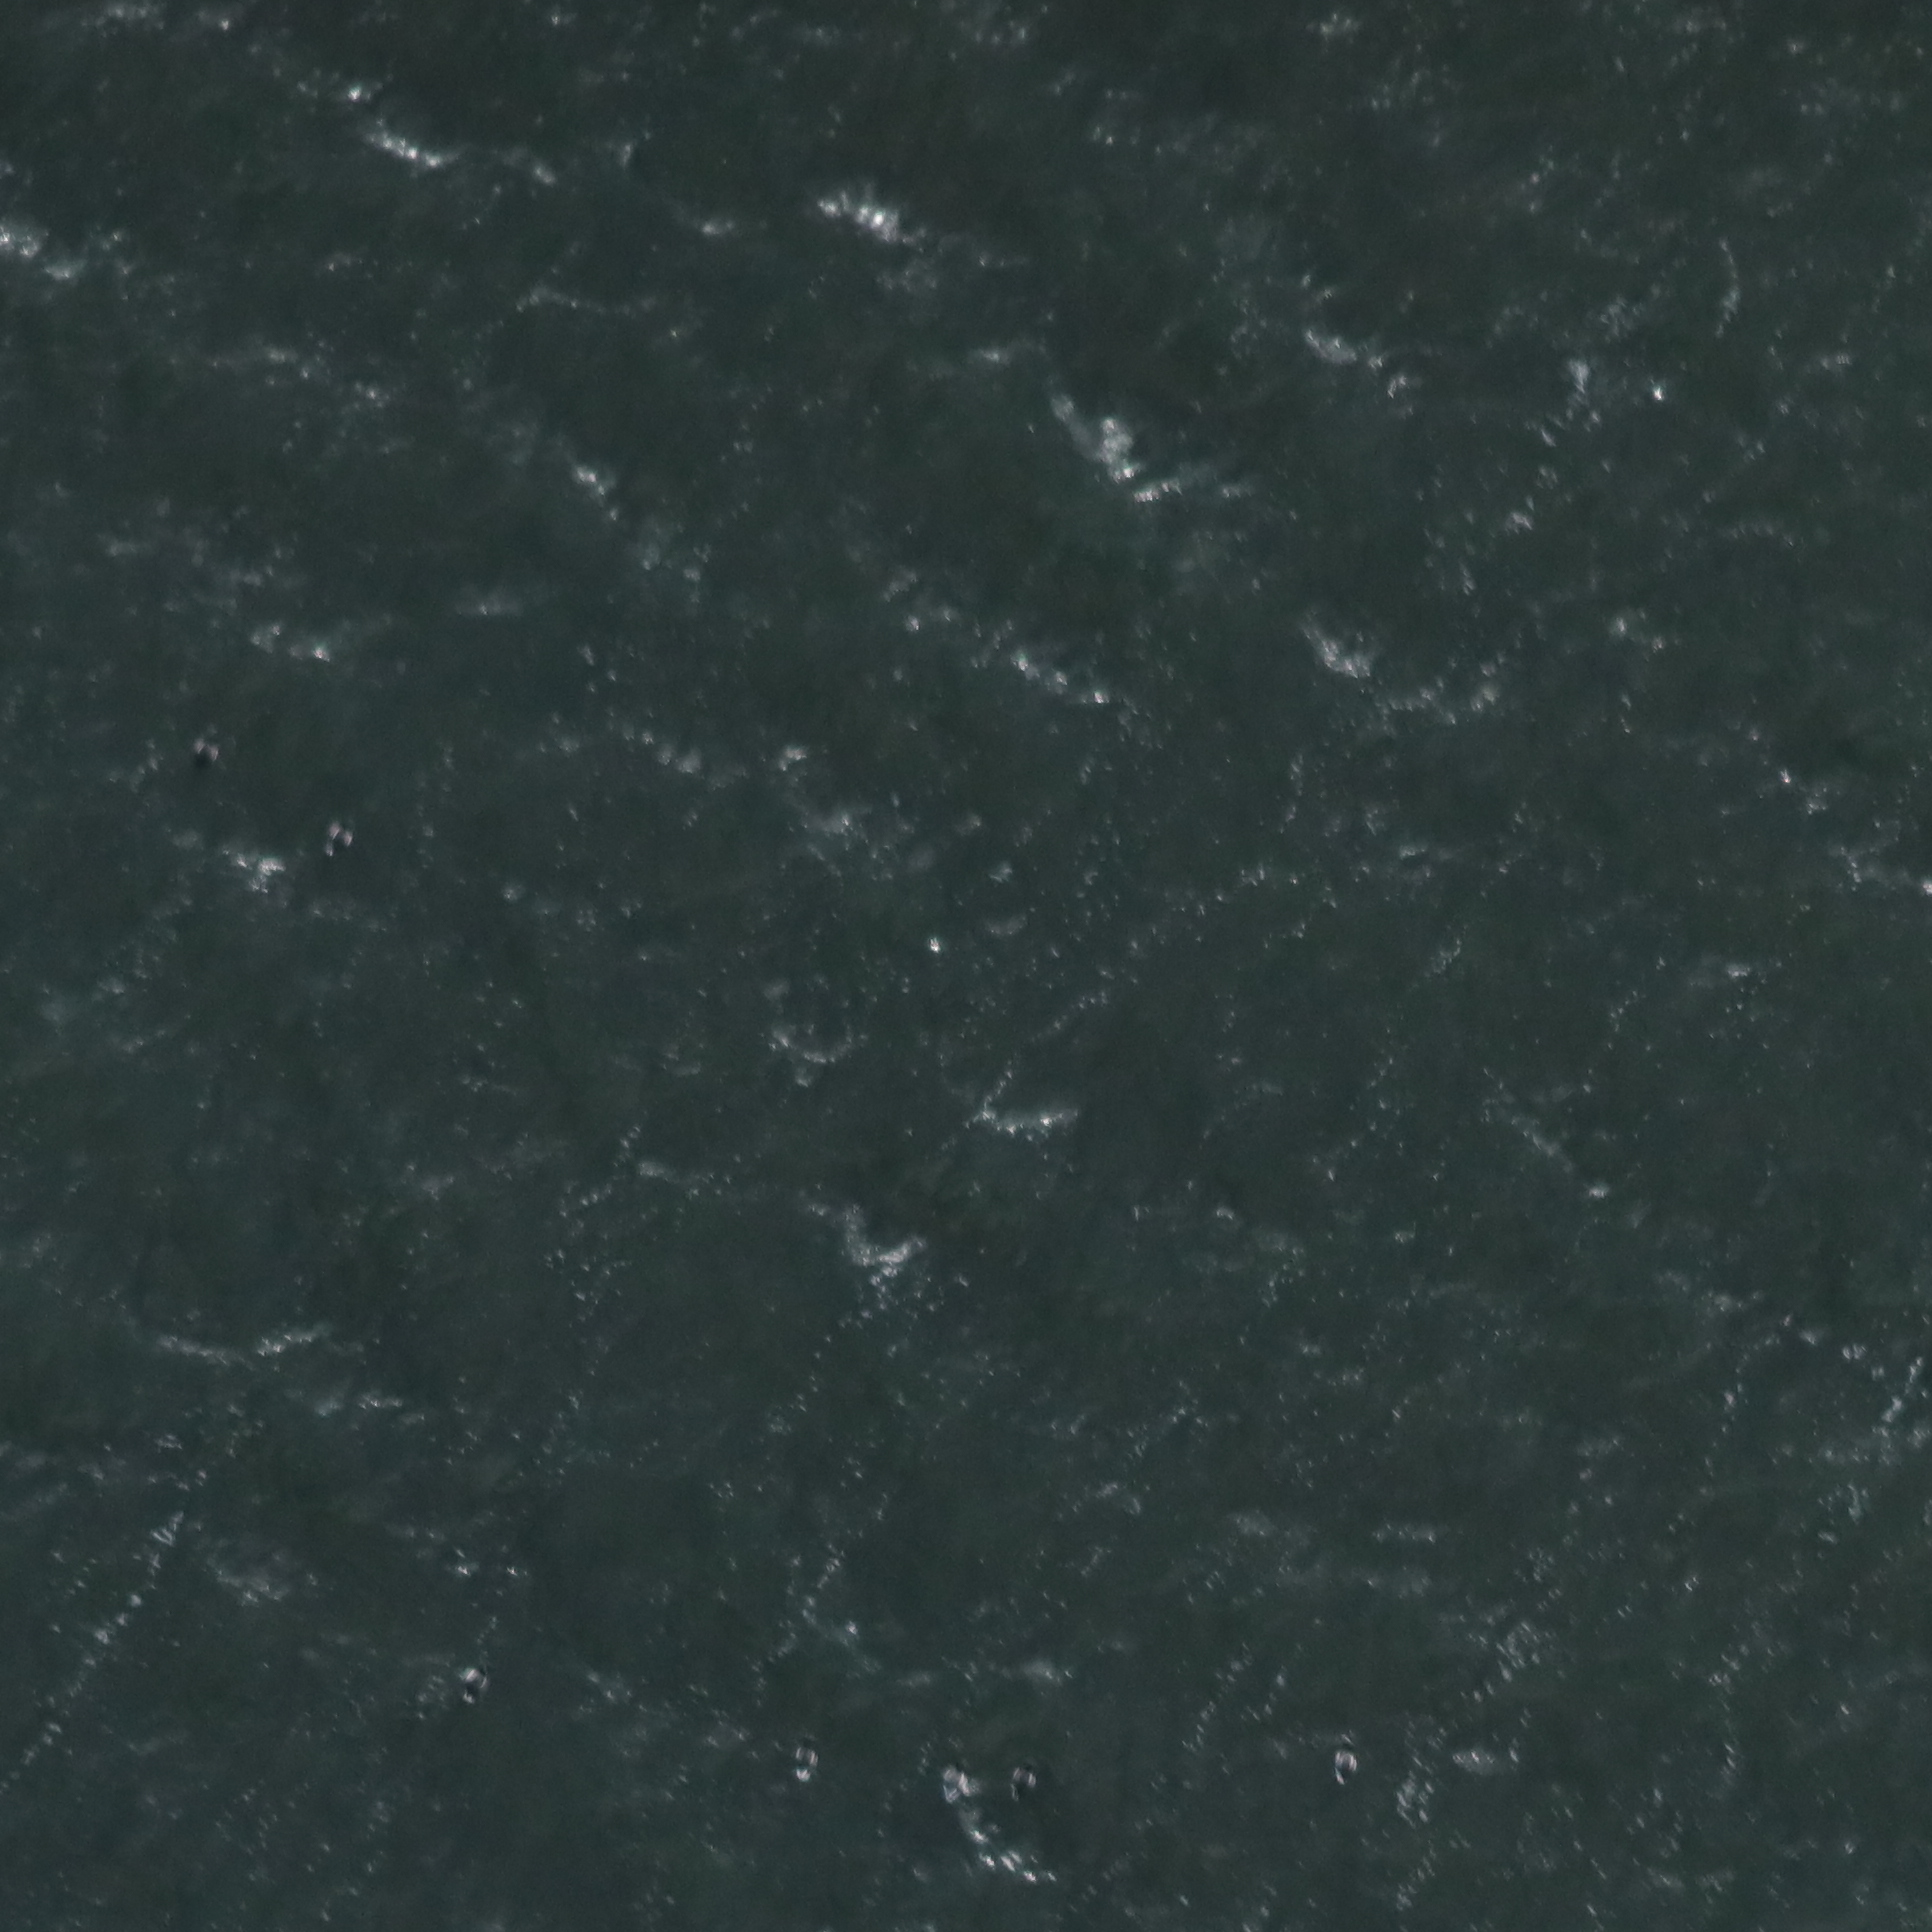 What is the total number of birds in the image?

7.